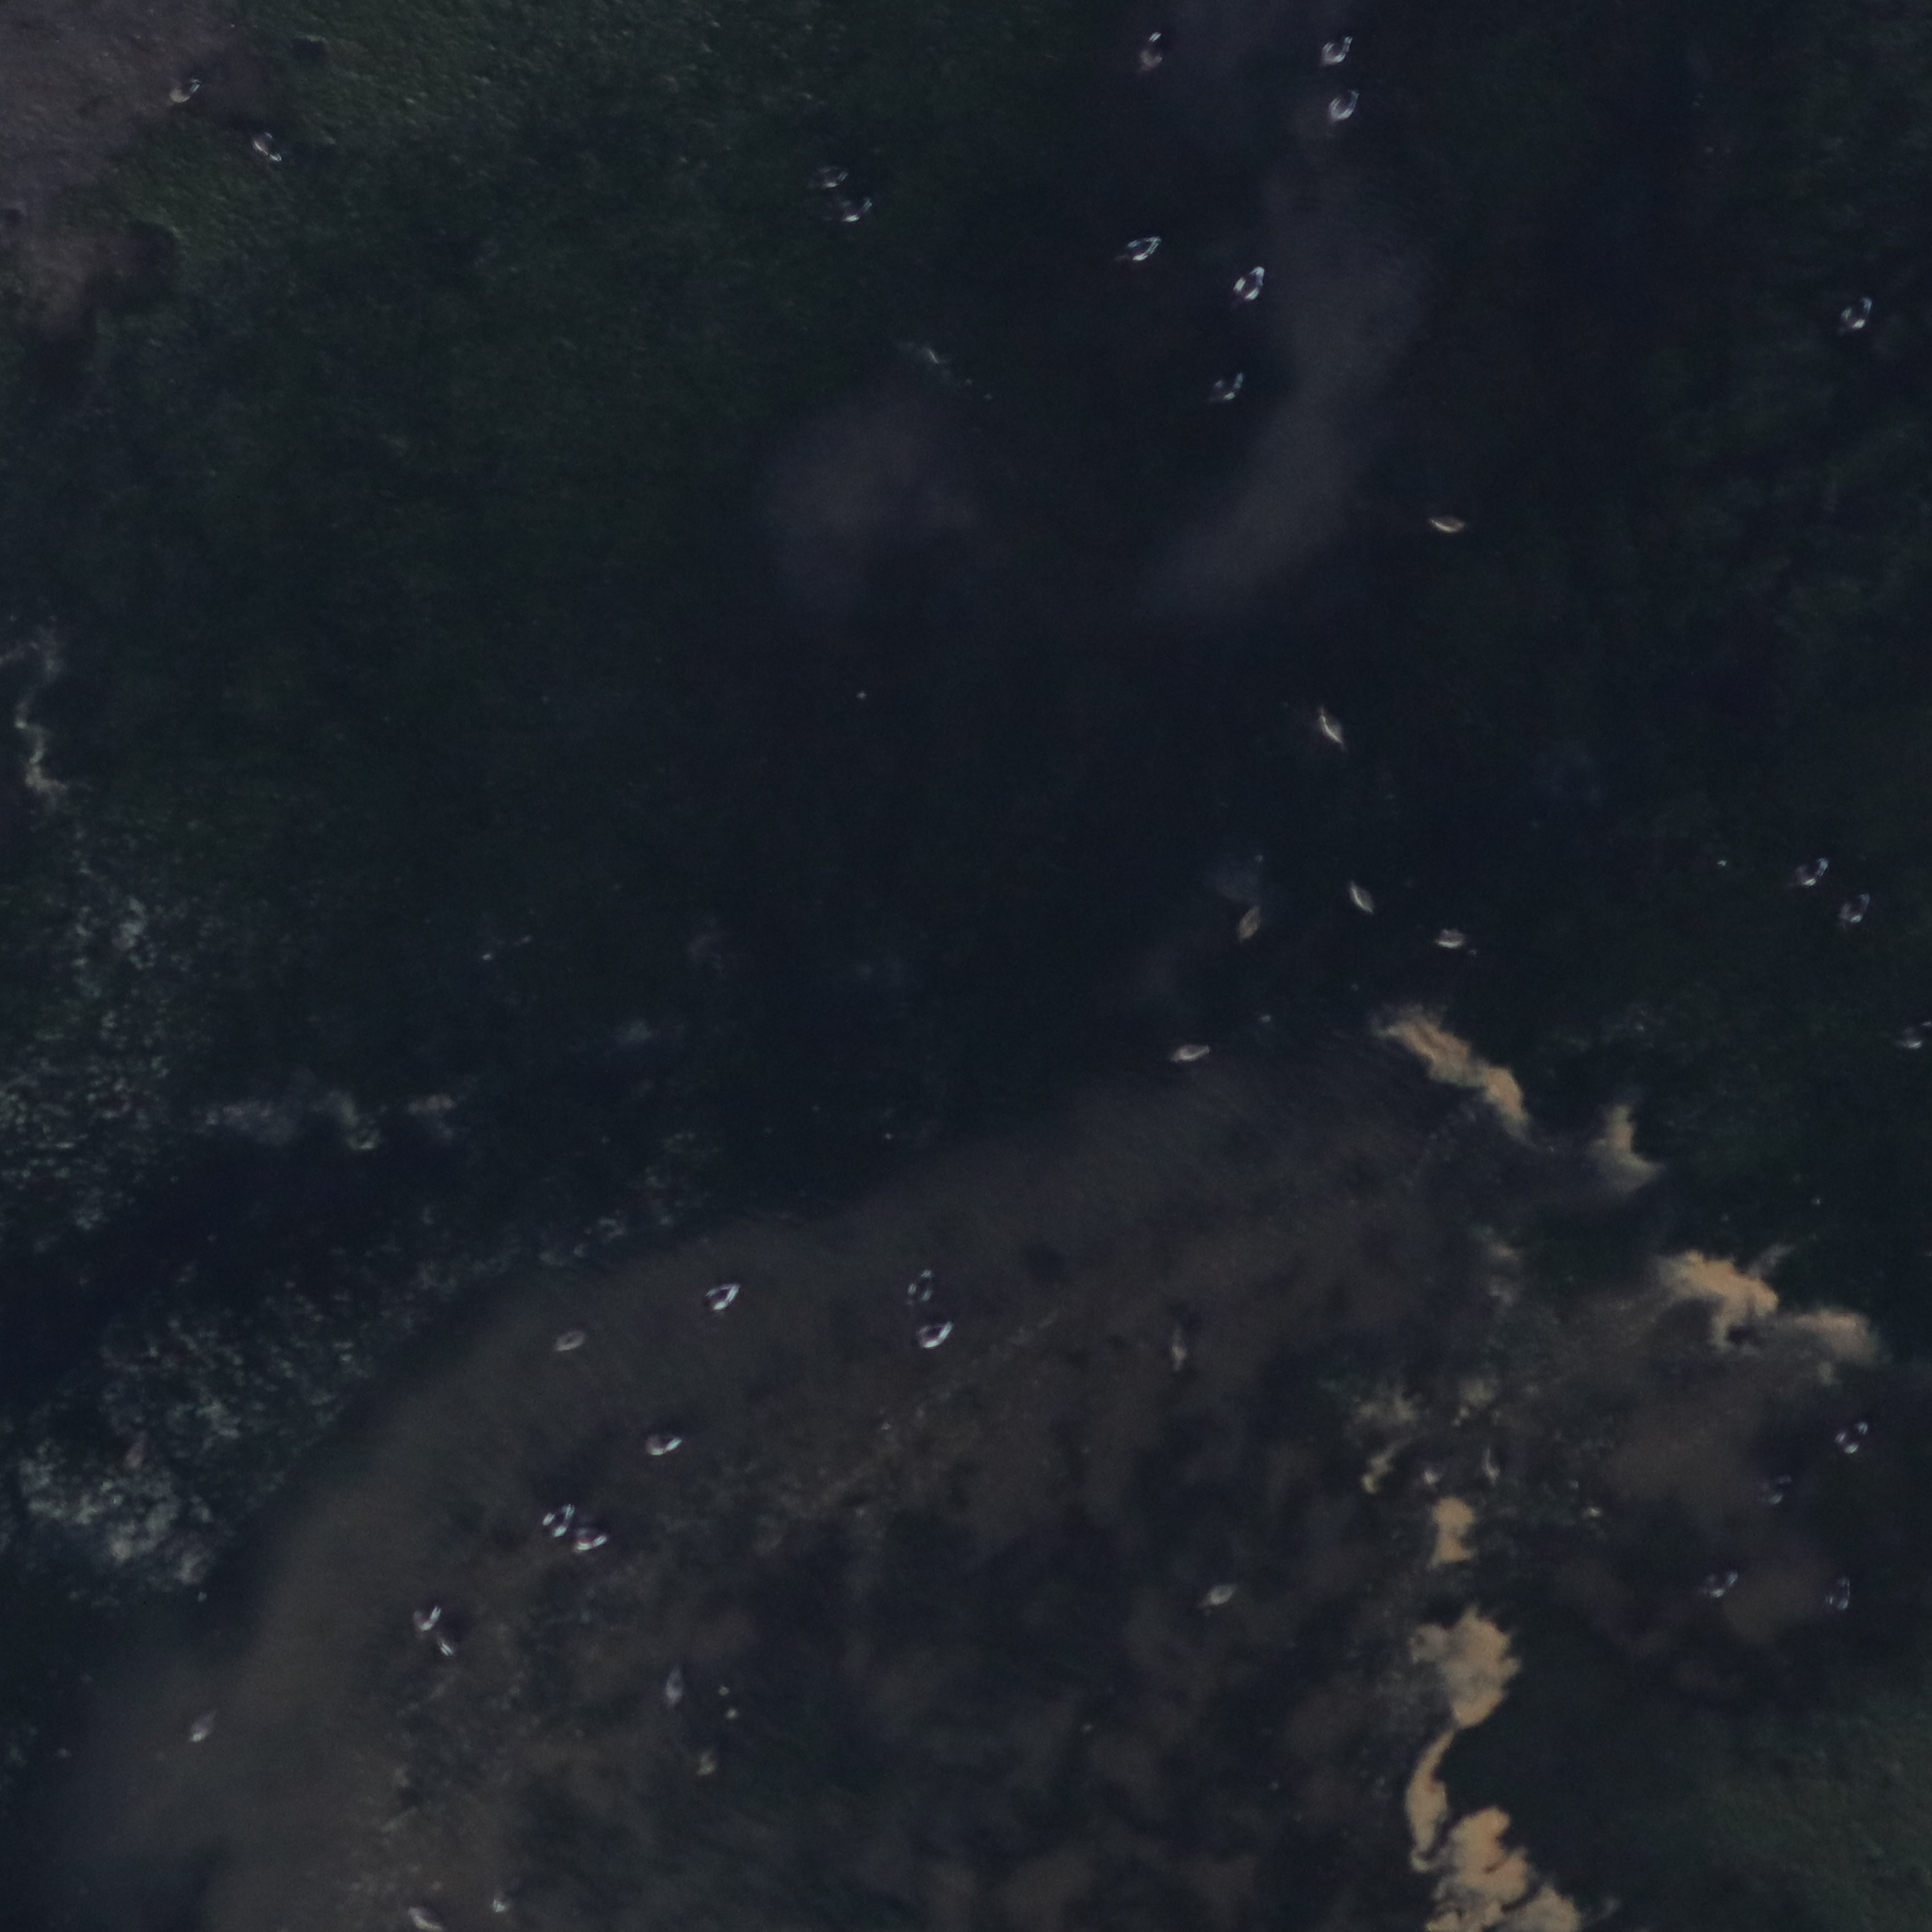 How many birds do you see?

39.